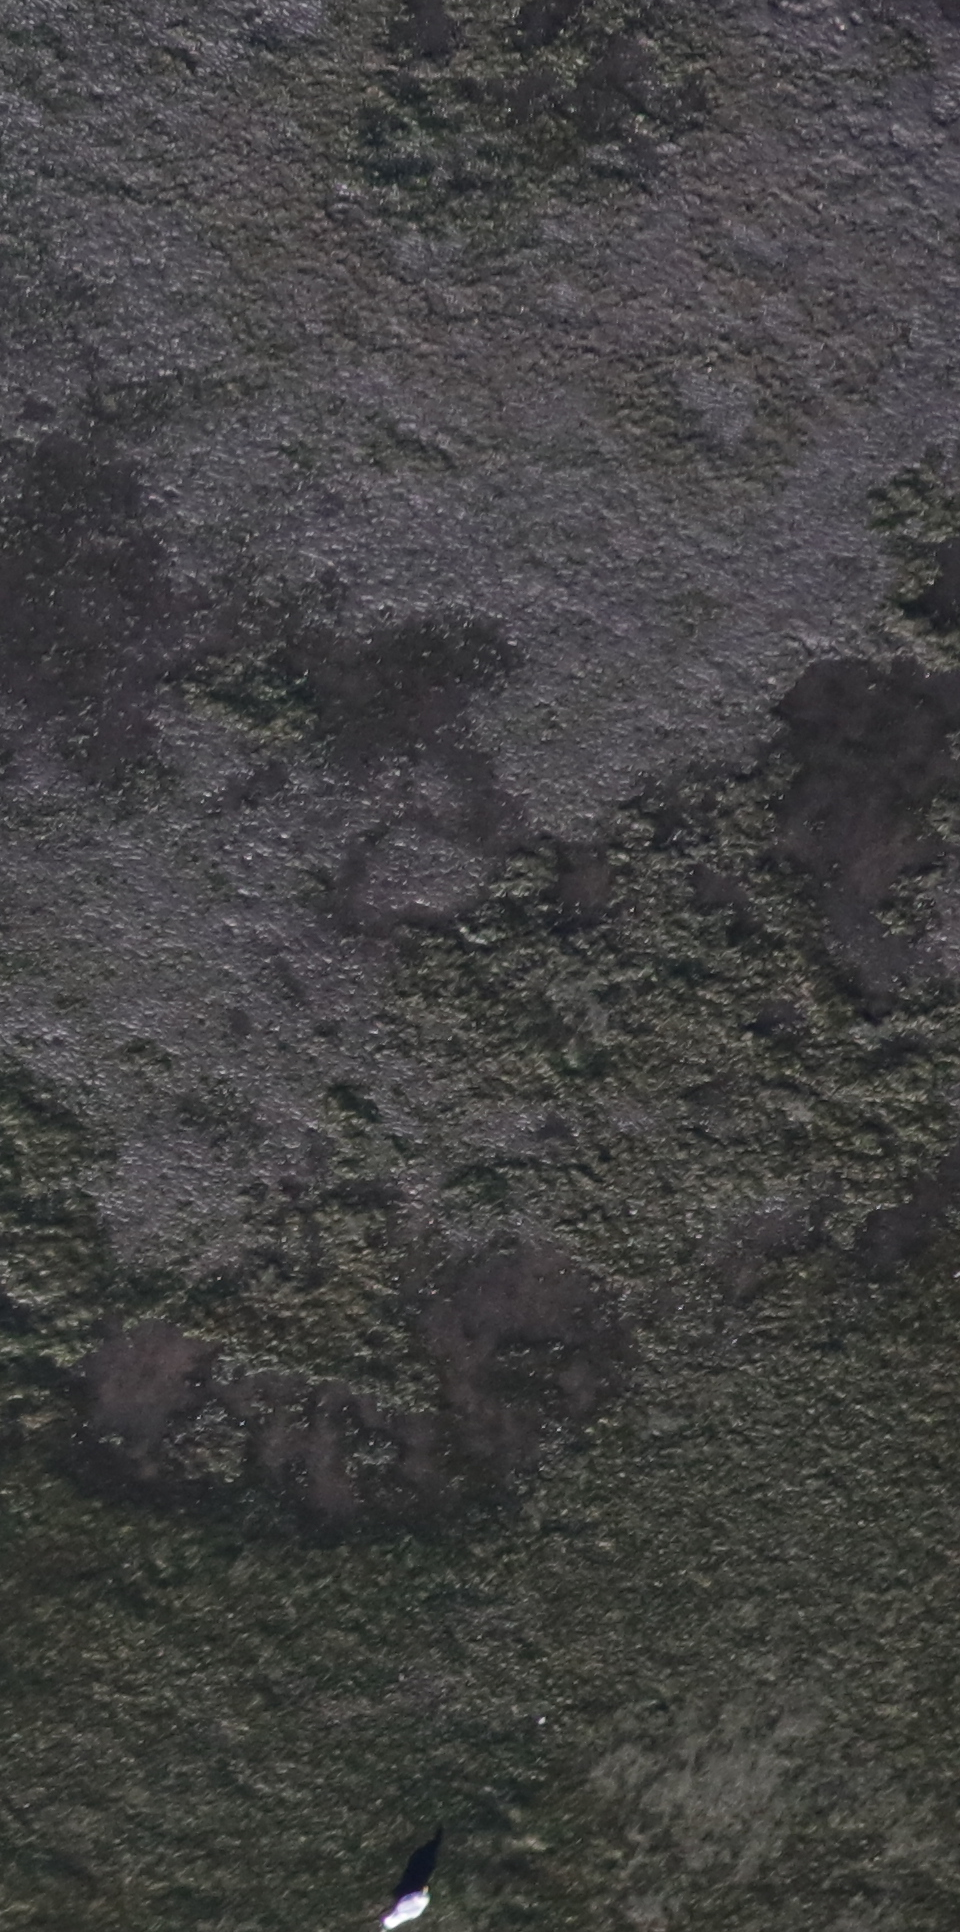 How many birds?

1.